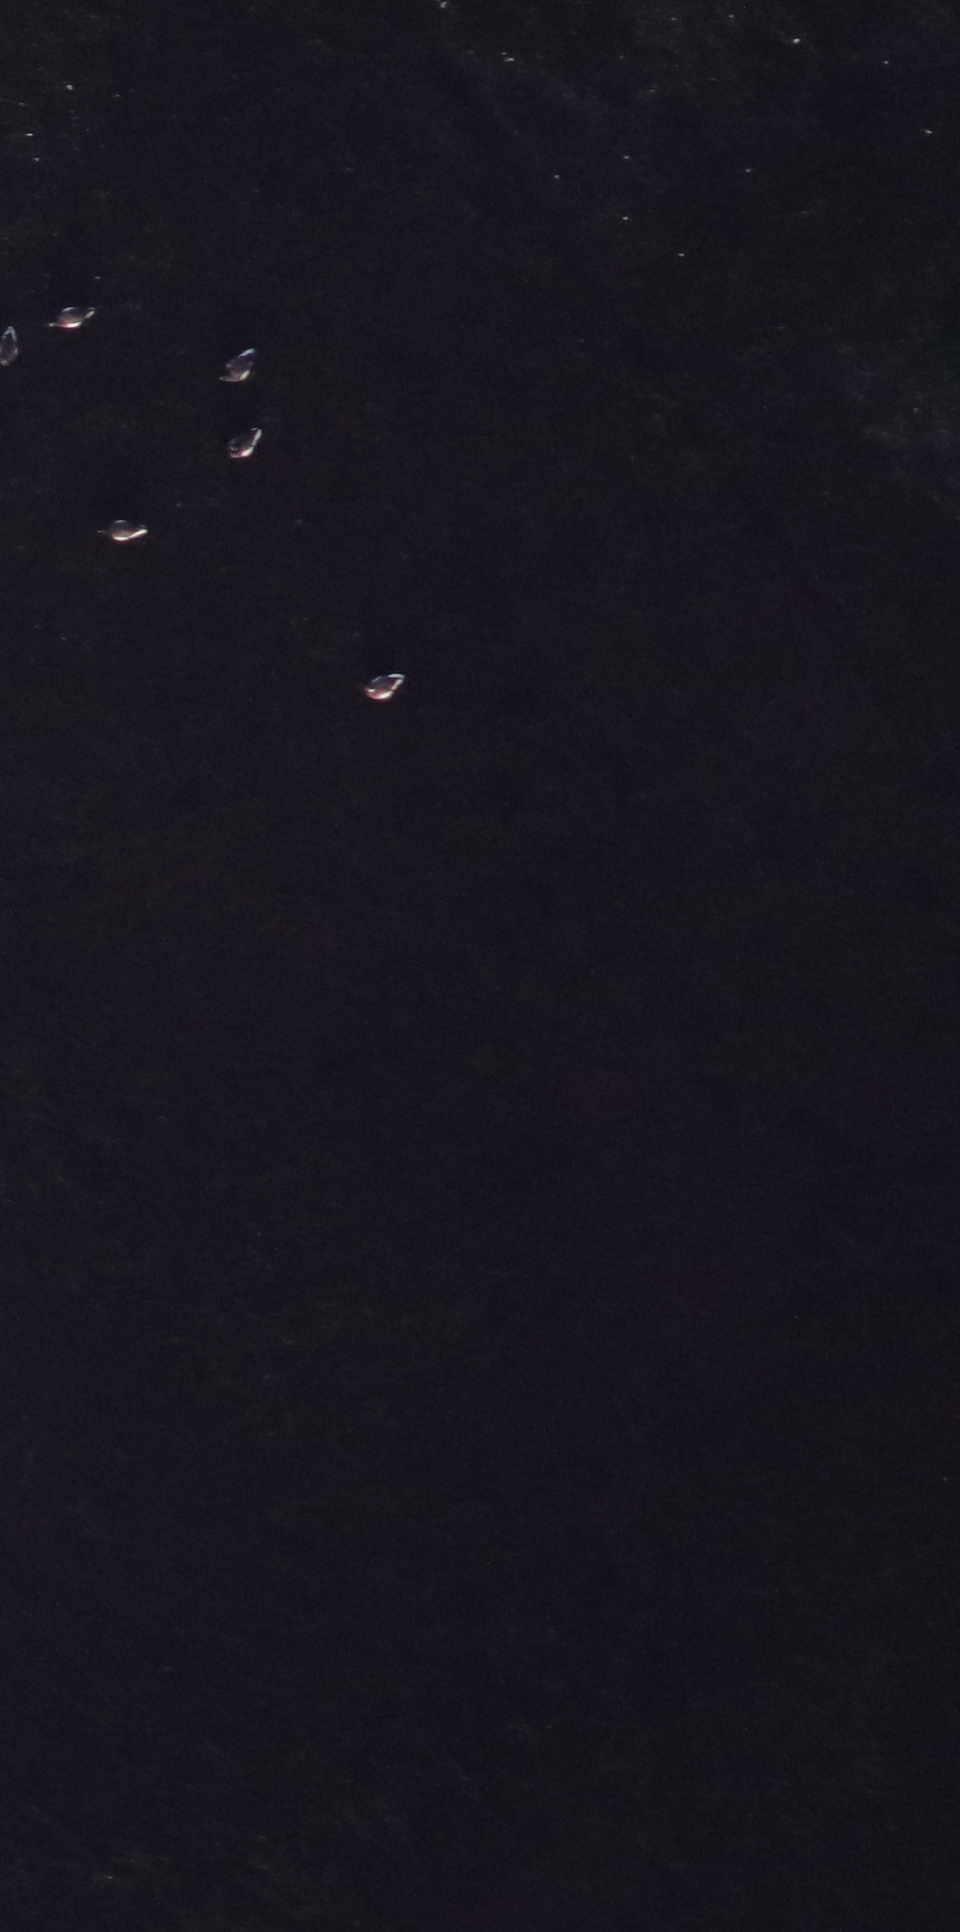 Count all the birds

6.